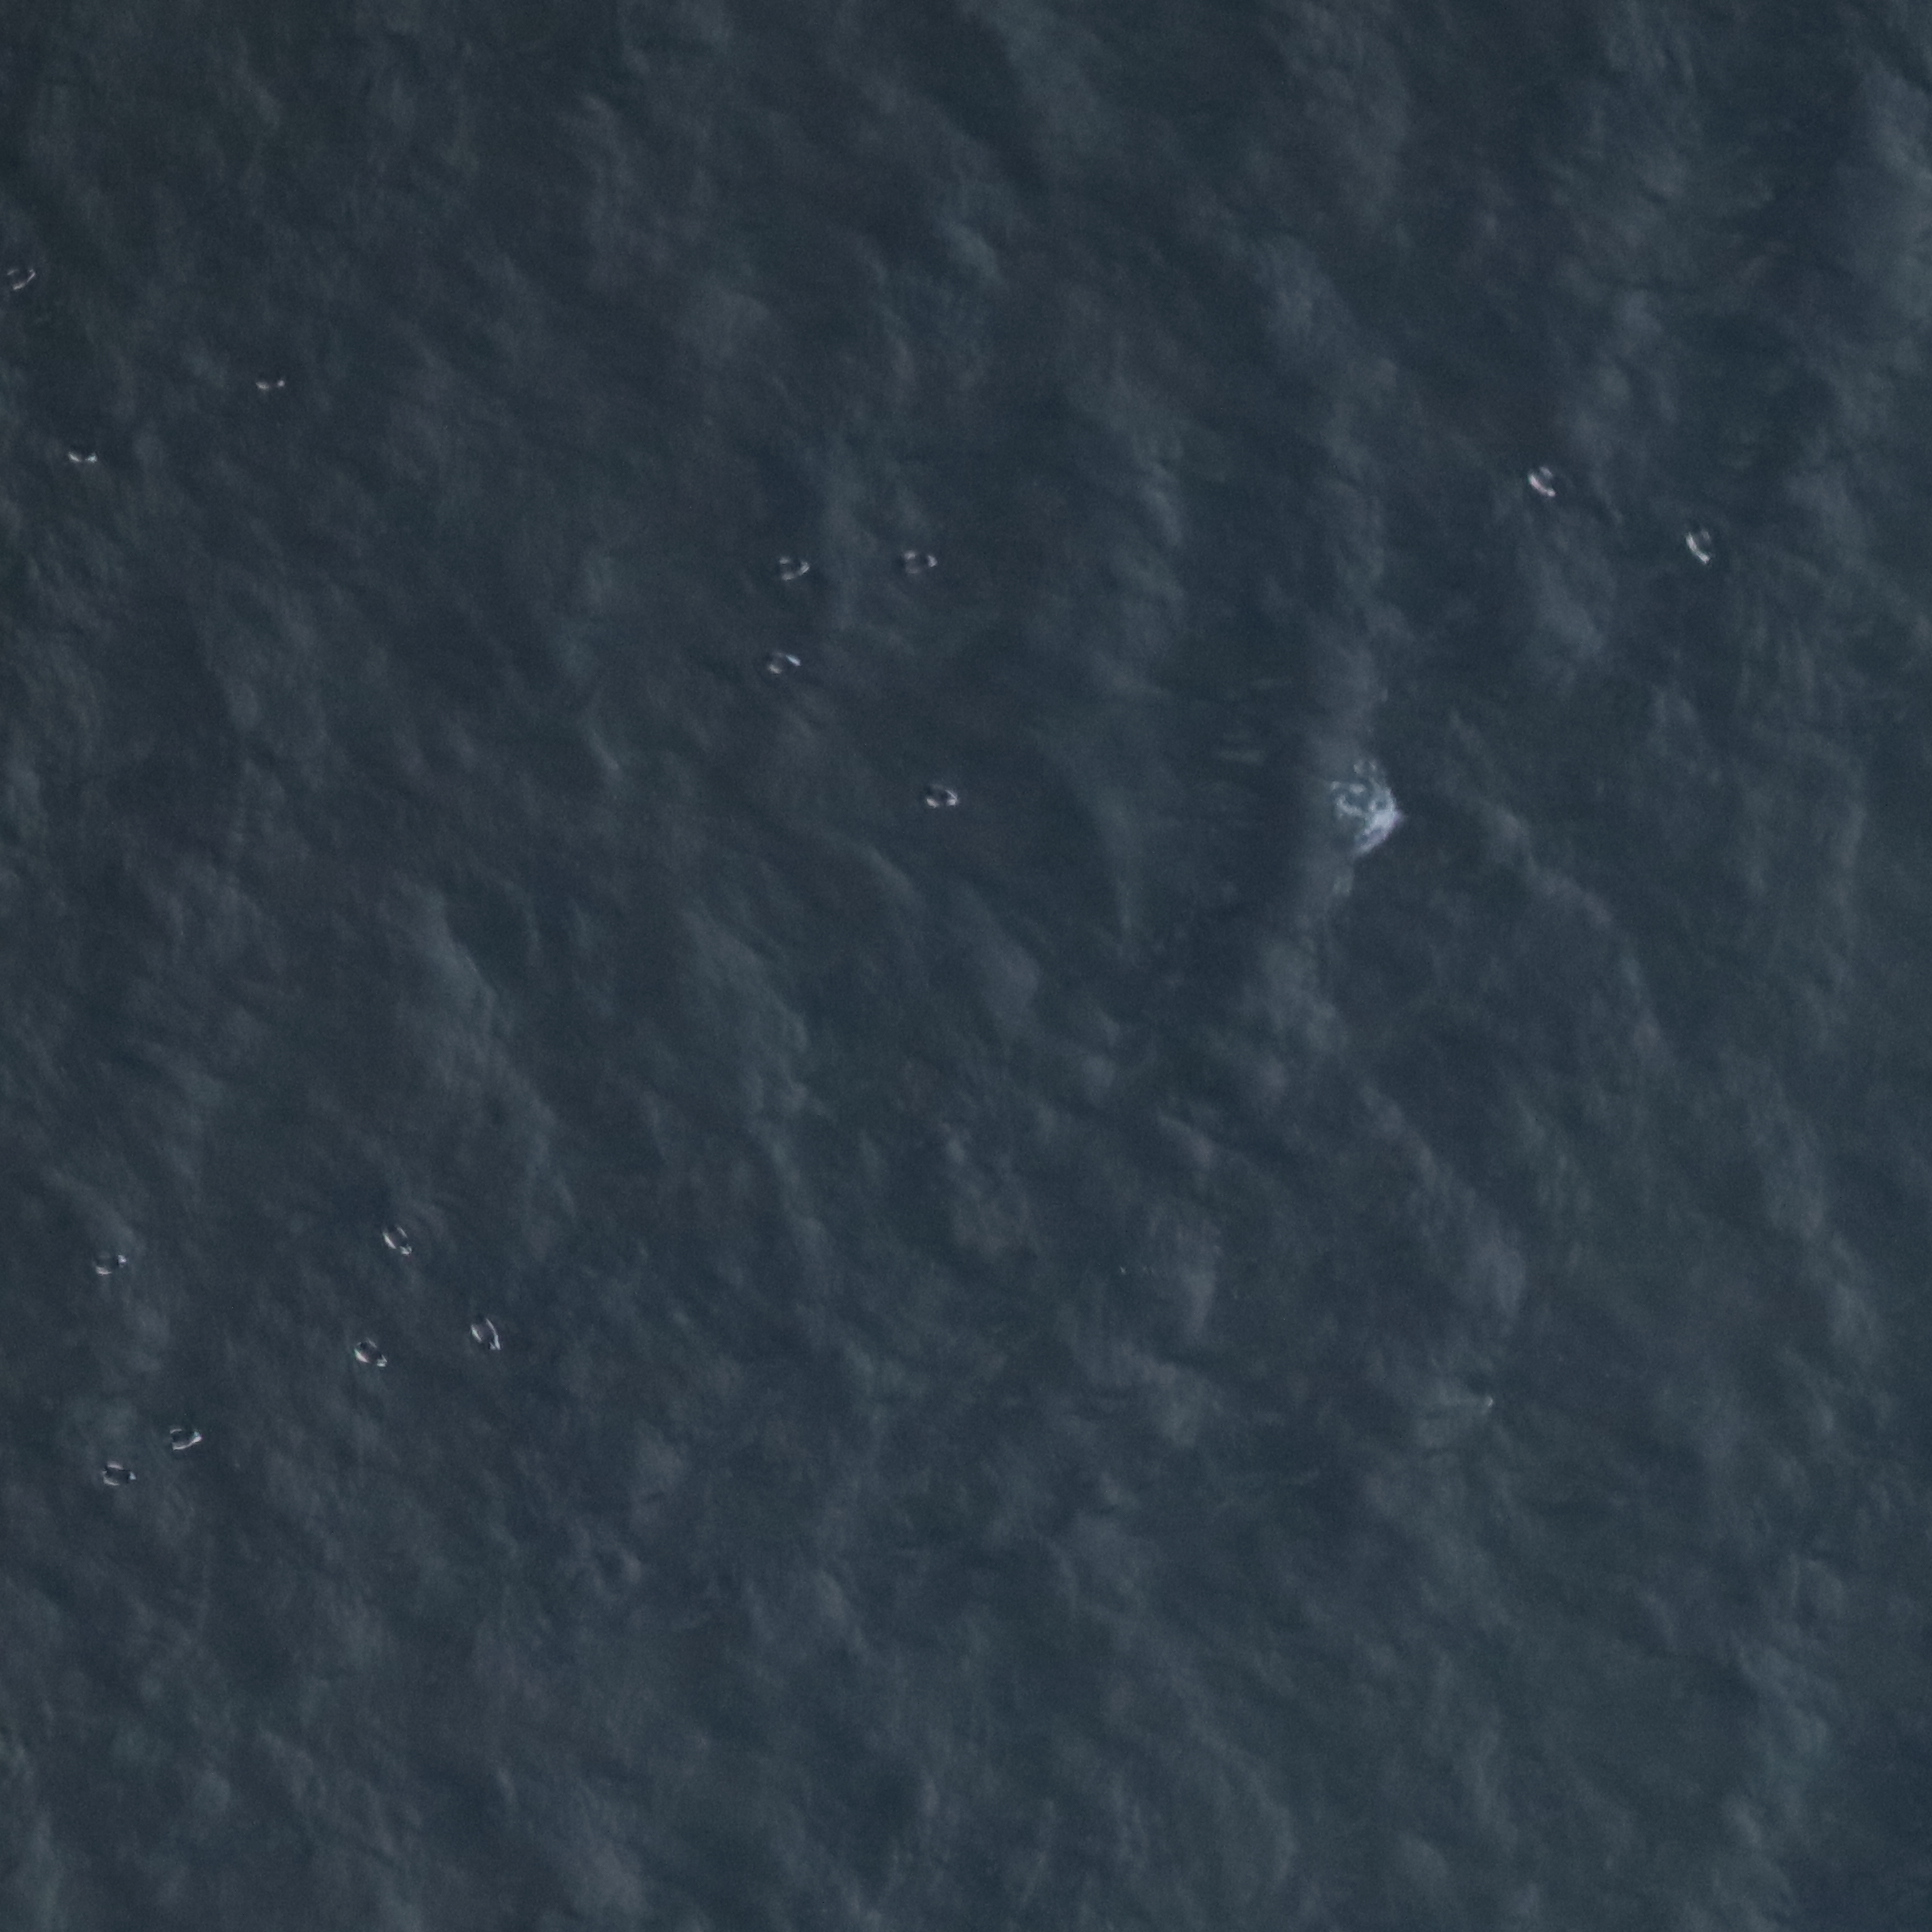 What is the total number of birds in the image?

15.